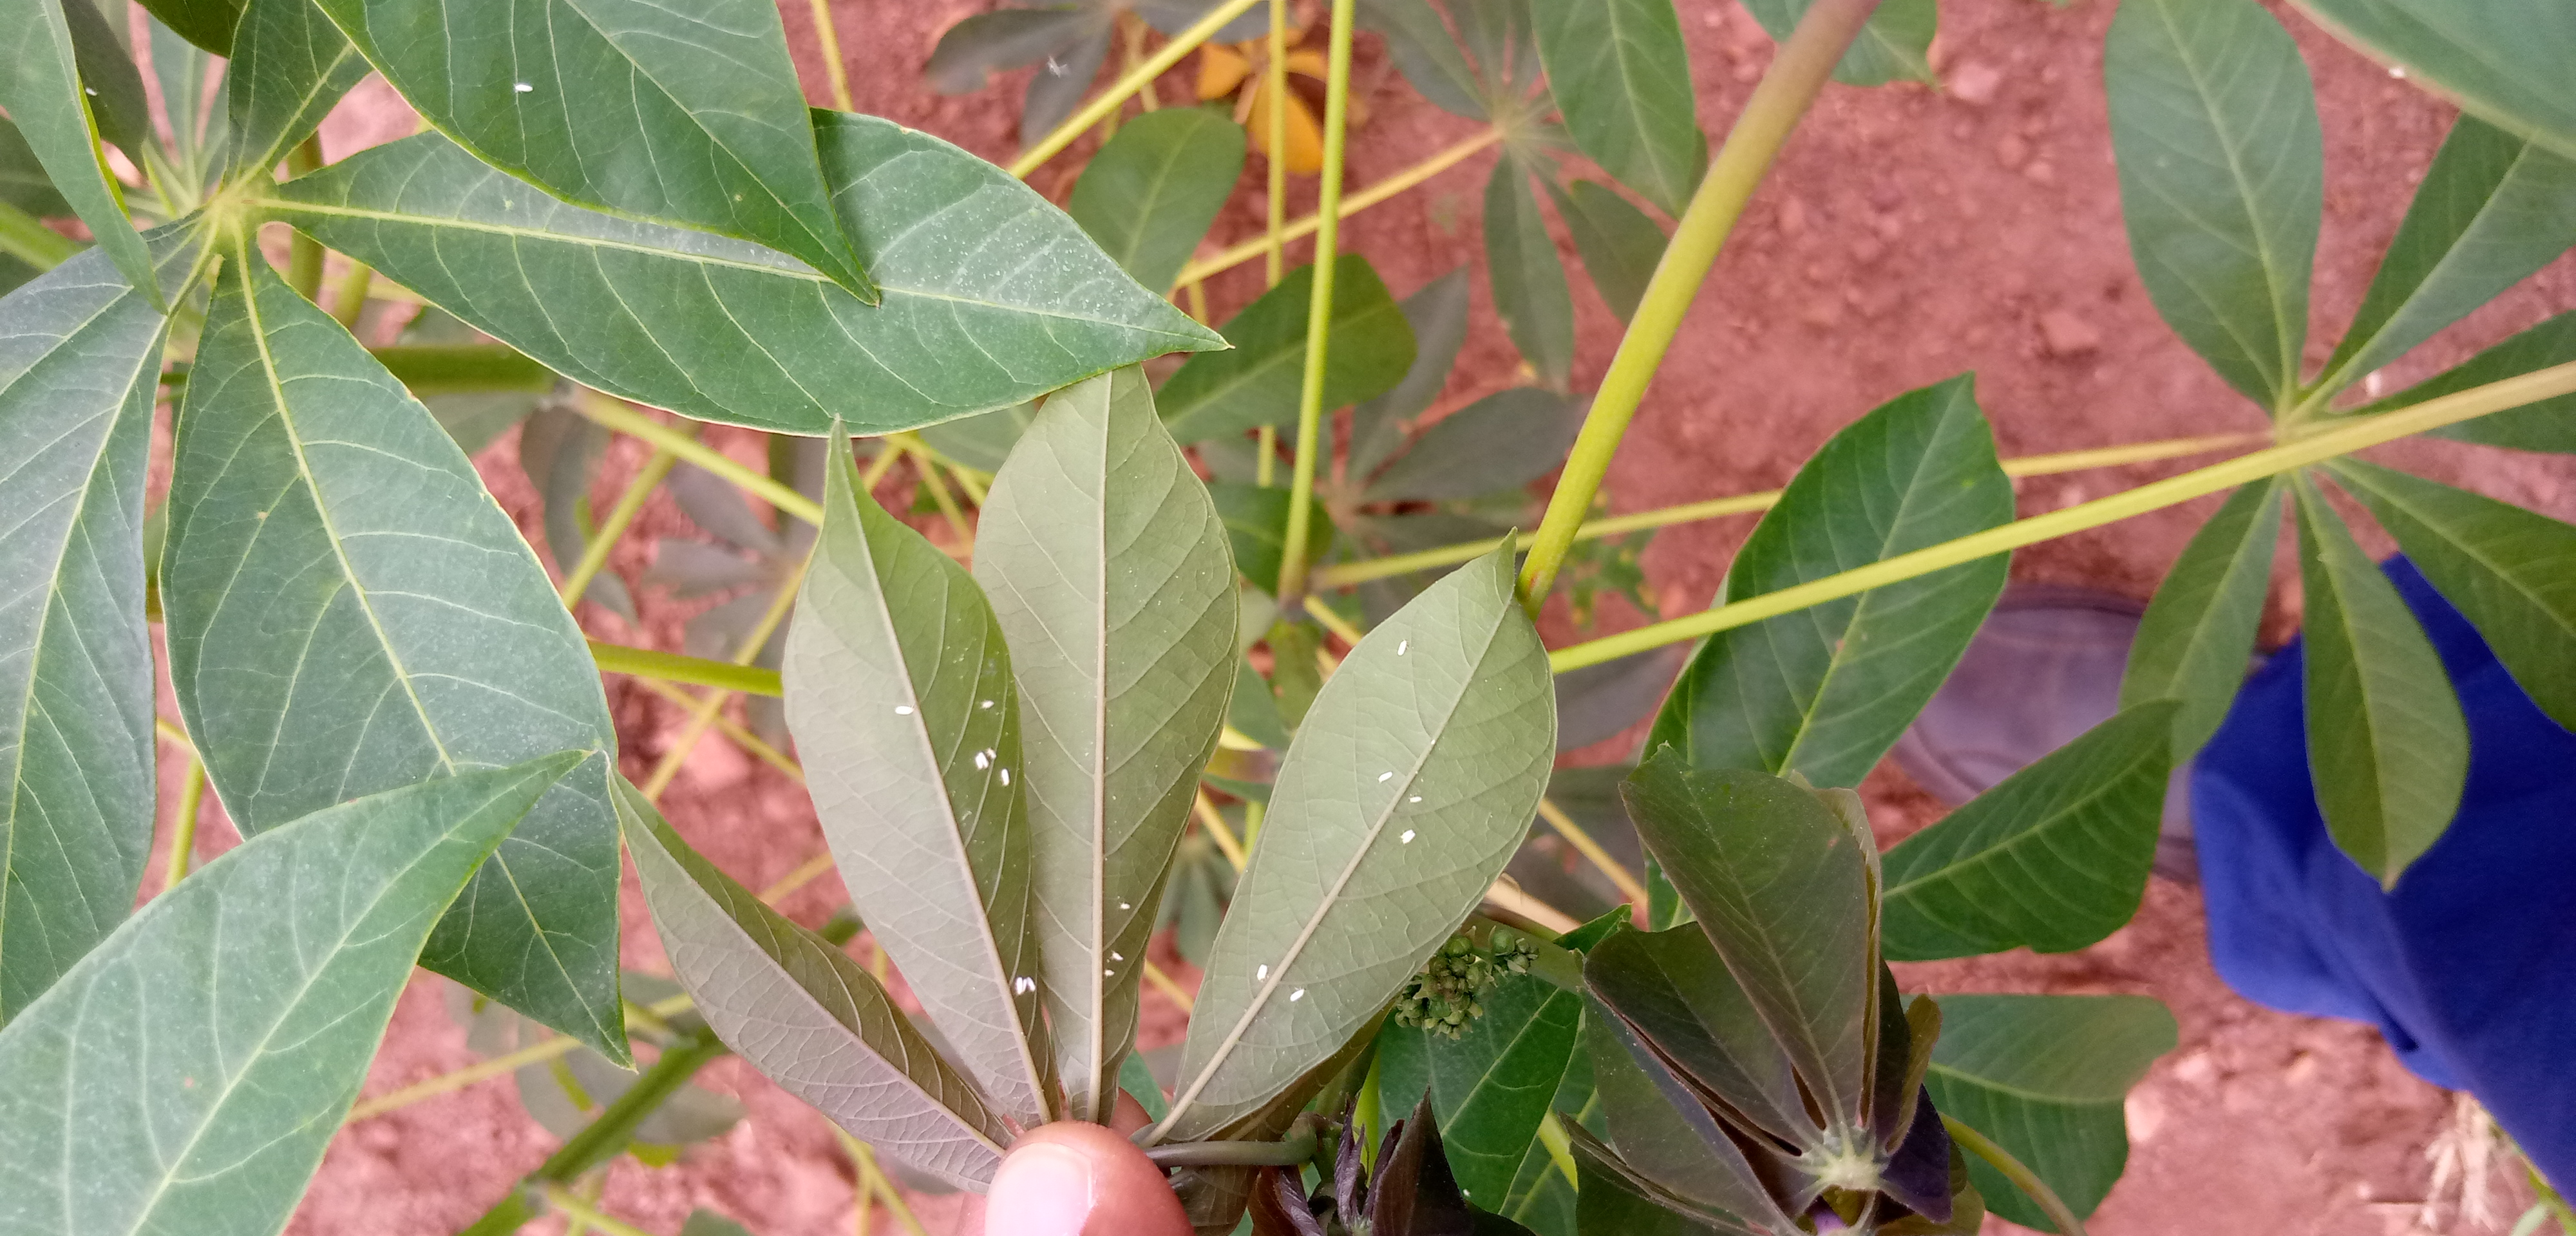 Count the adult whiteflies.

19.